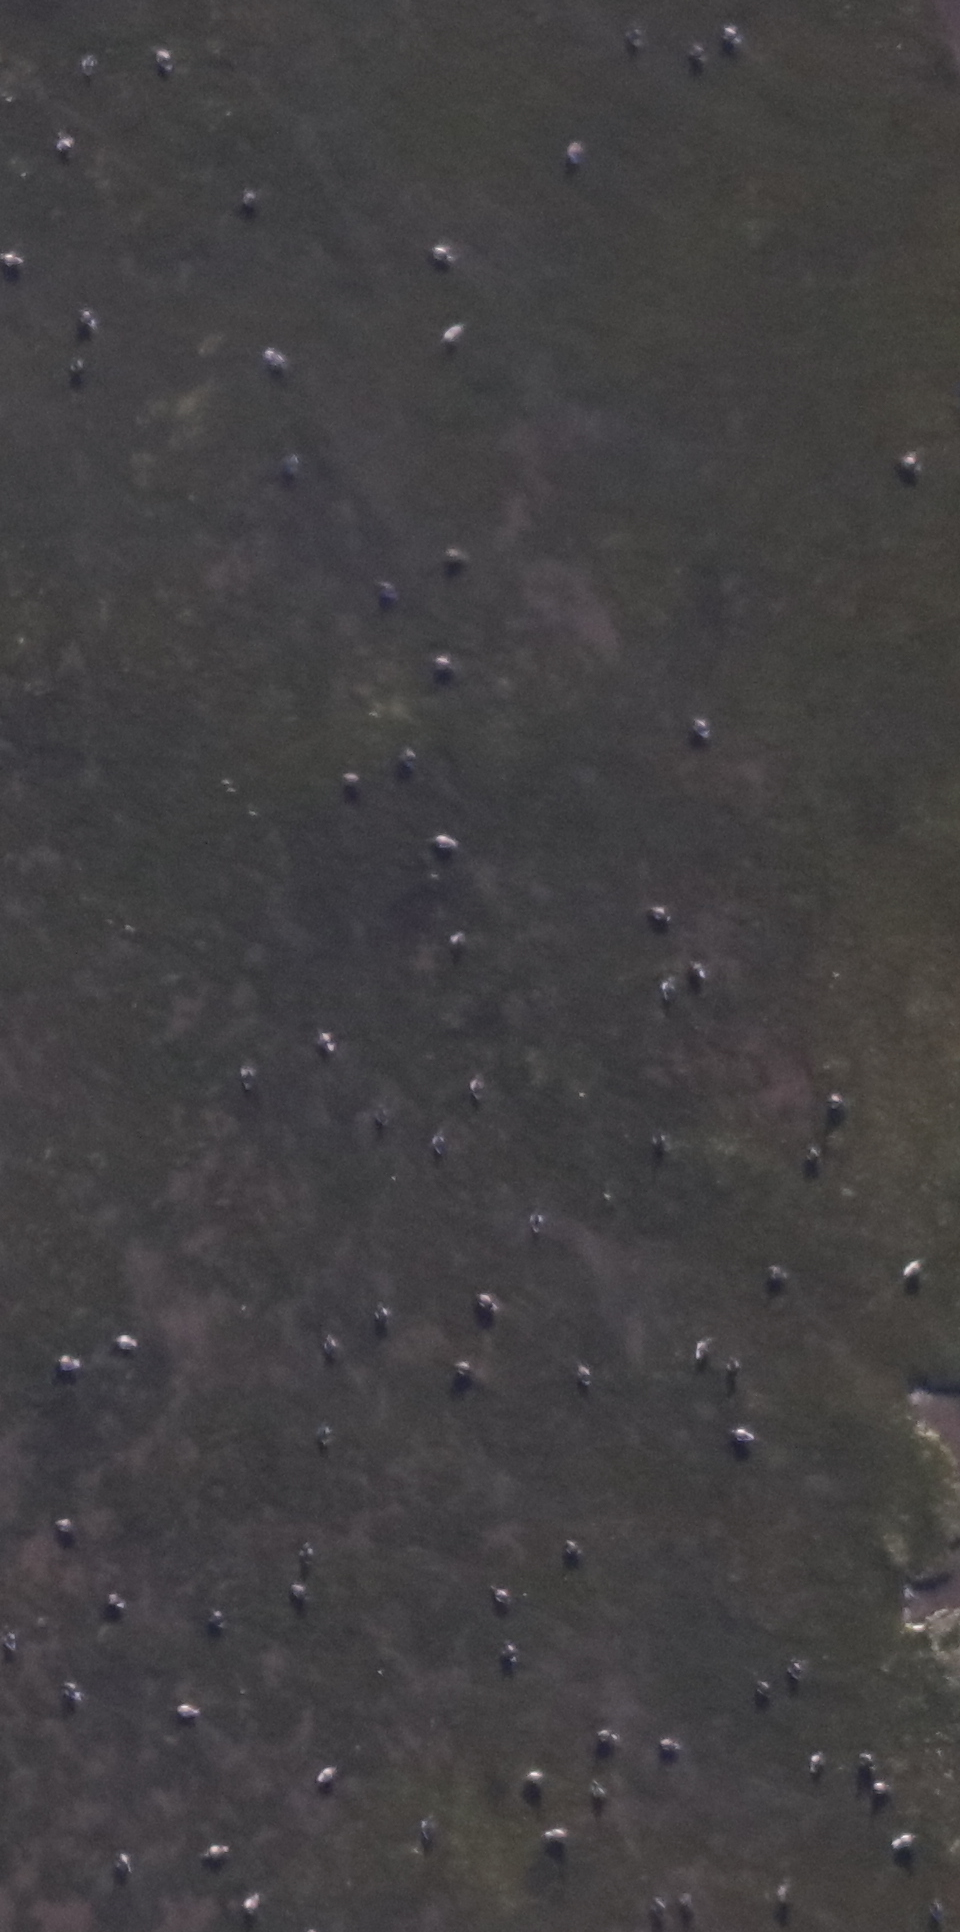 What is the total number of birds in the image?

80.